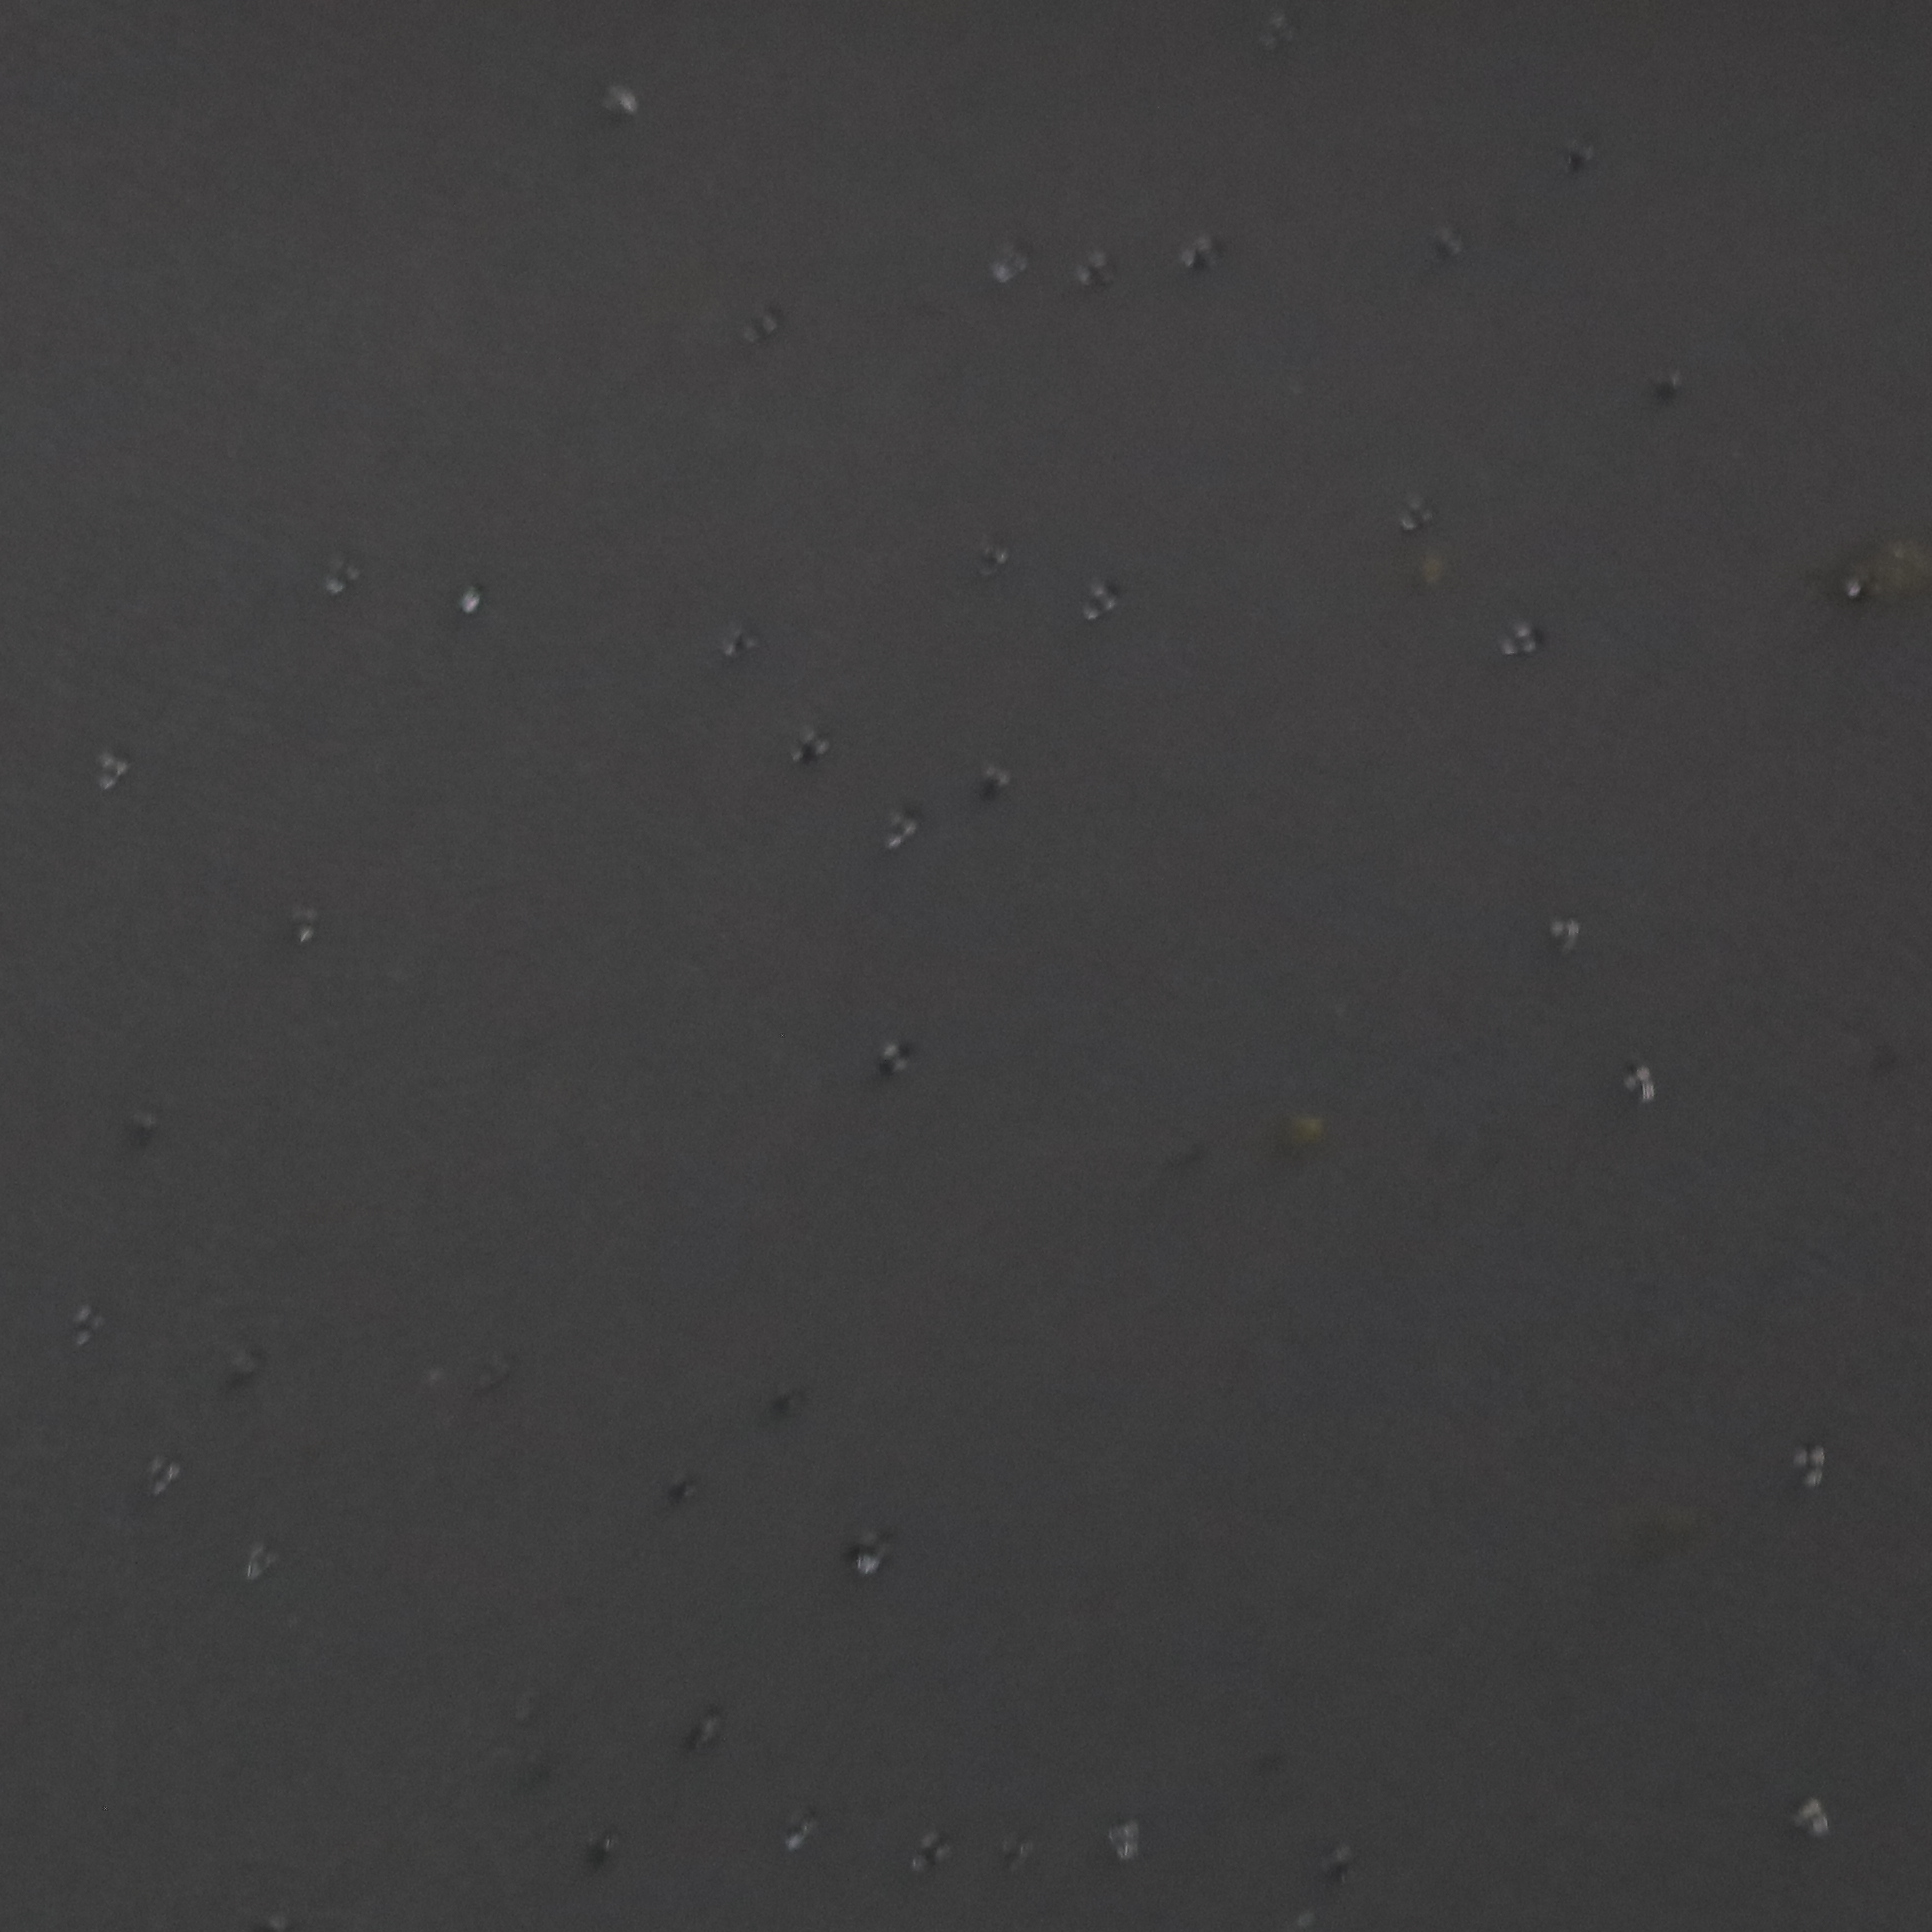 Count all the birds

43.